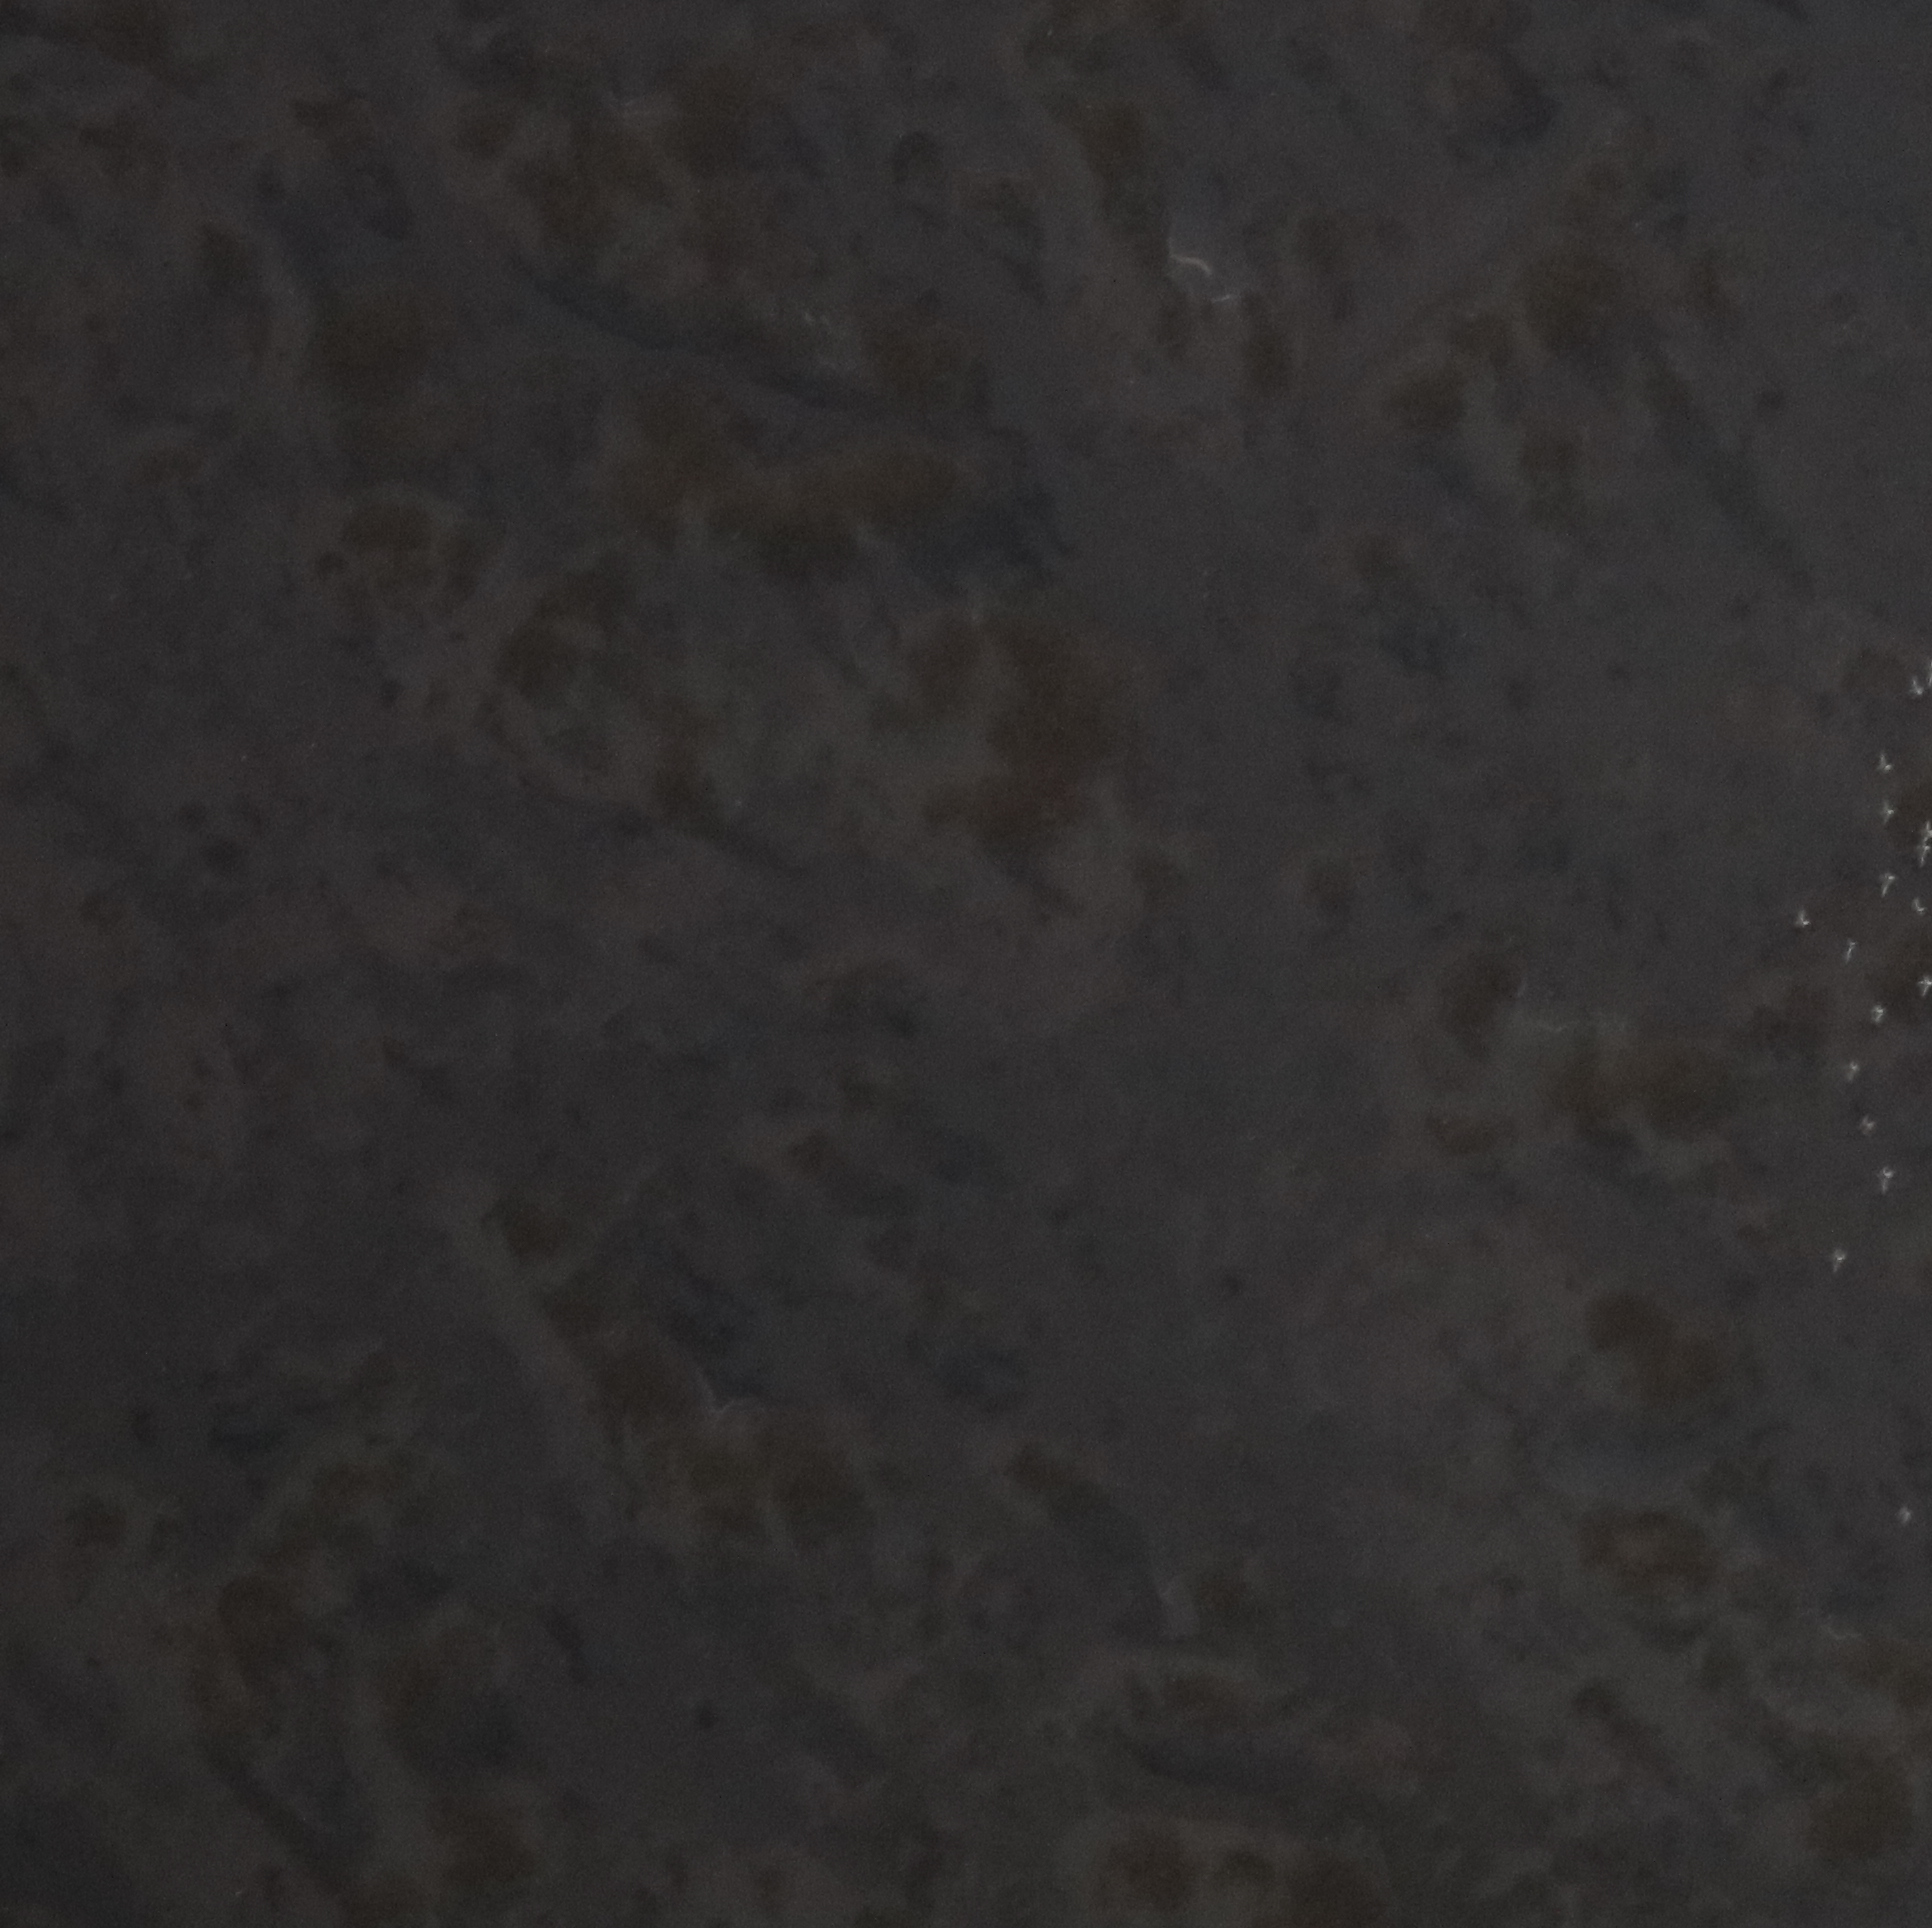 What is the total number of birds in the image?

16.